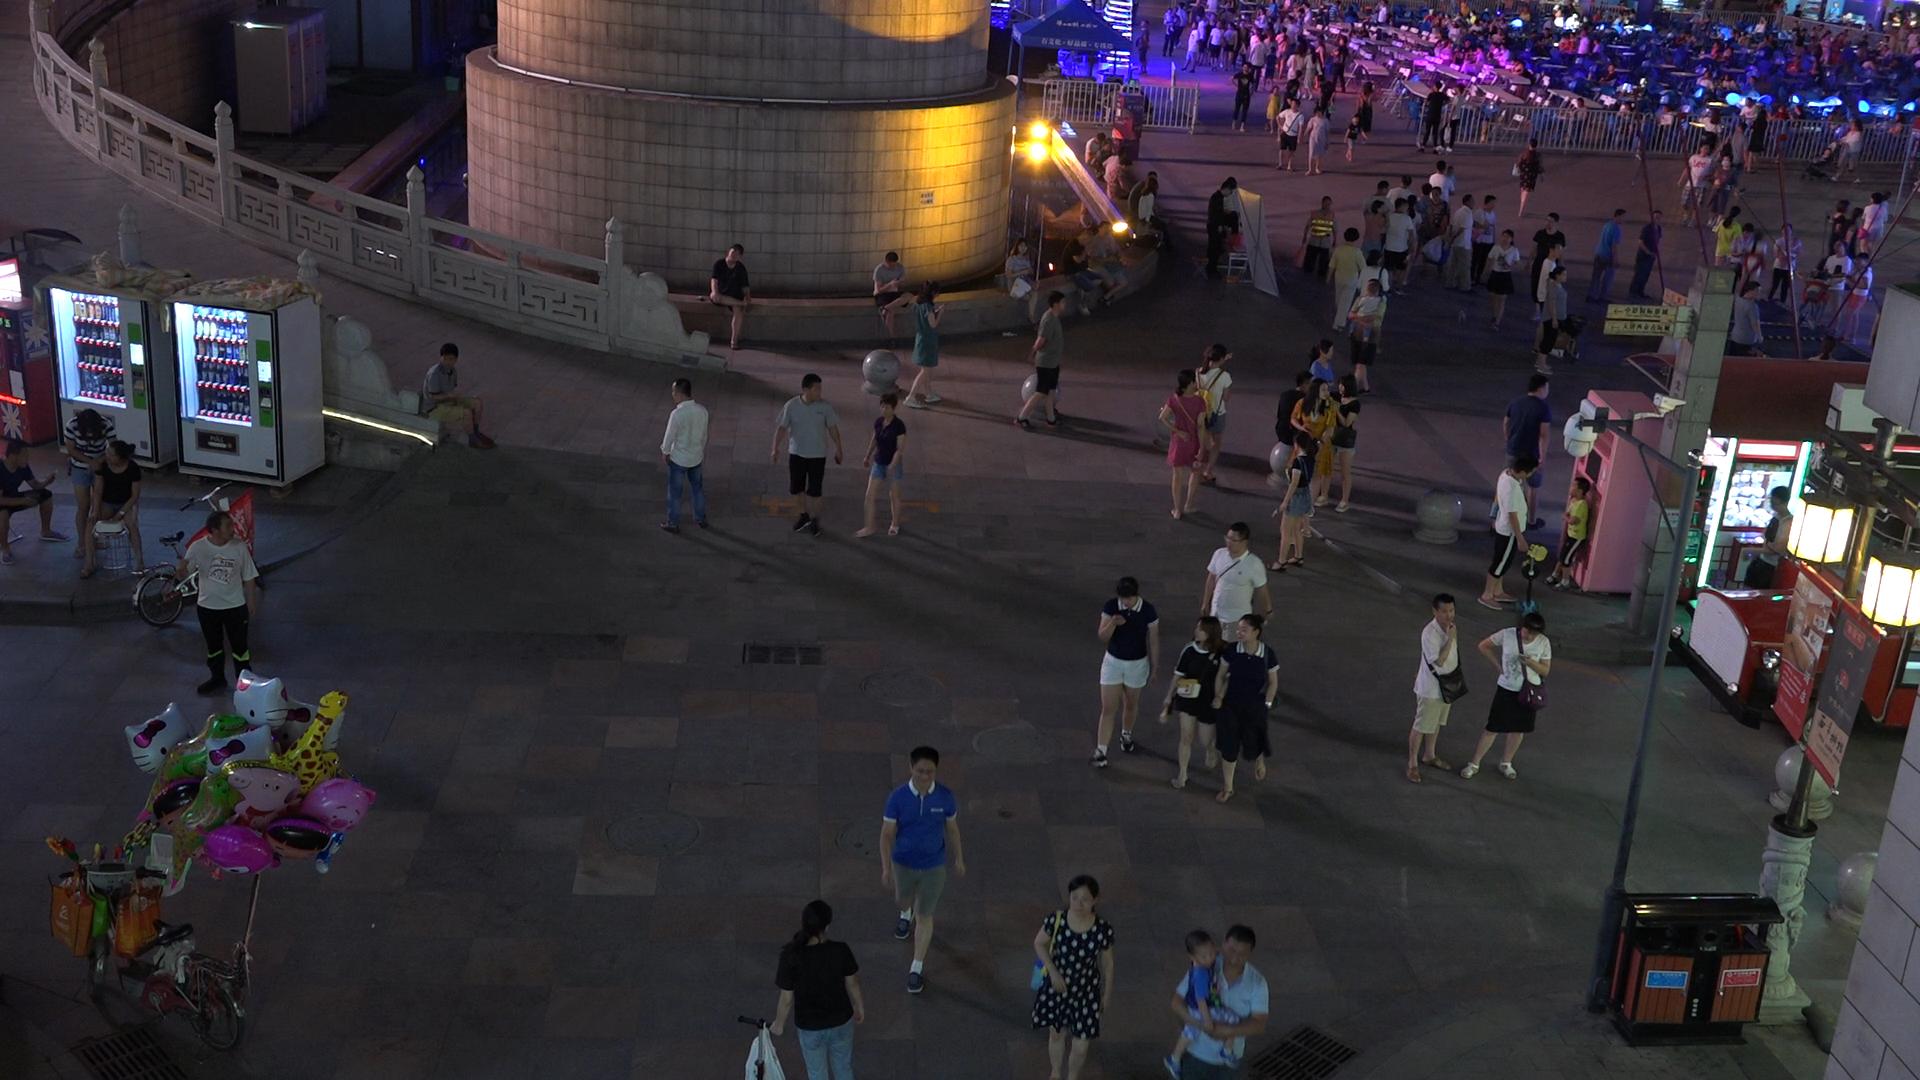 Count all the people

213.